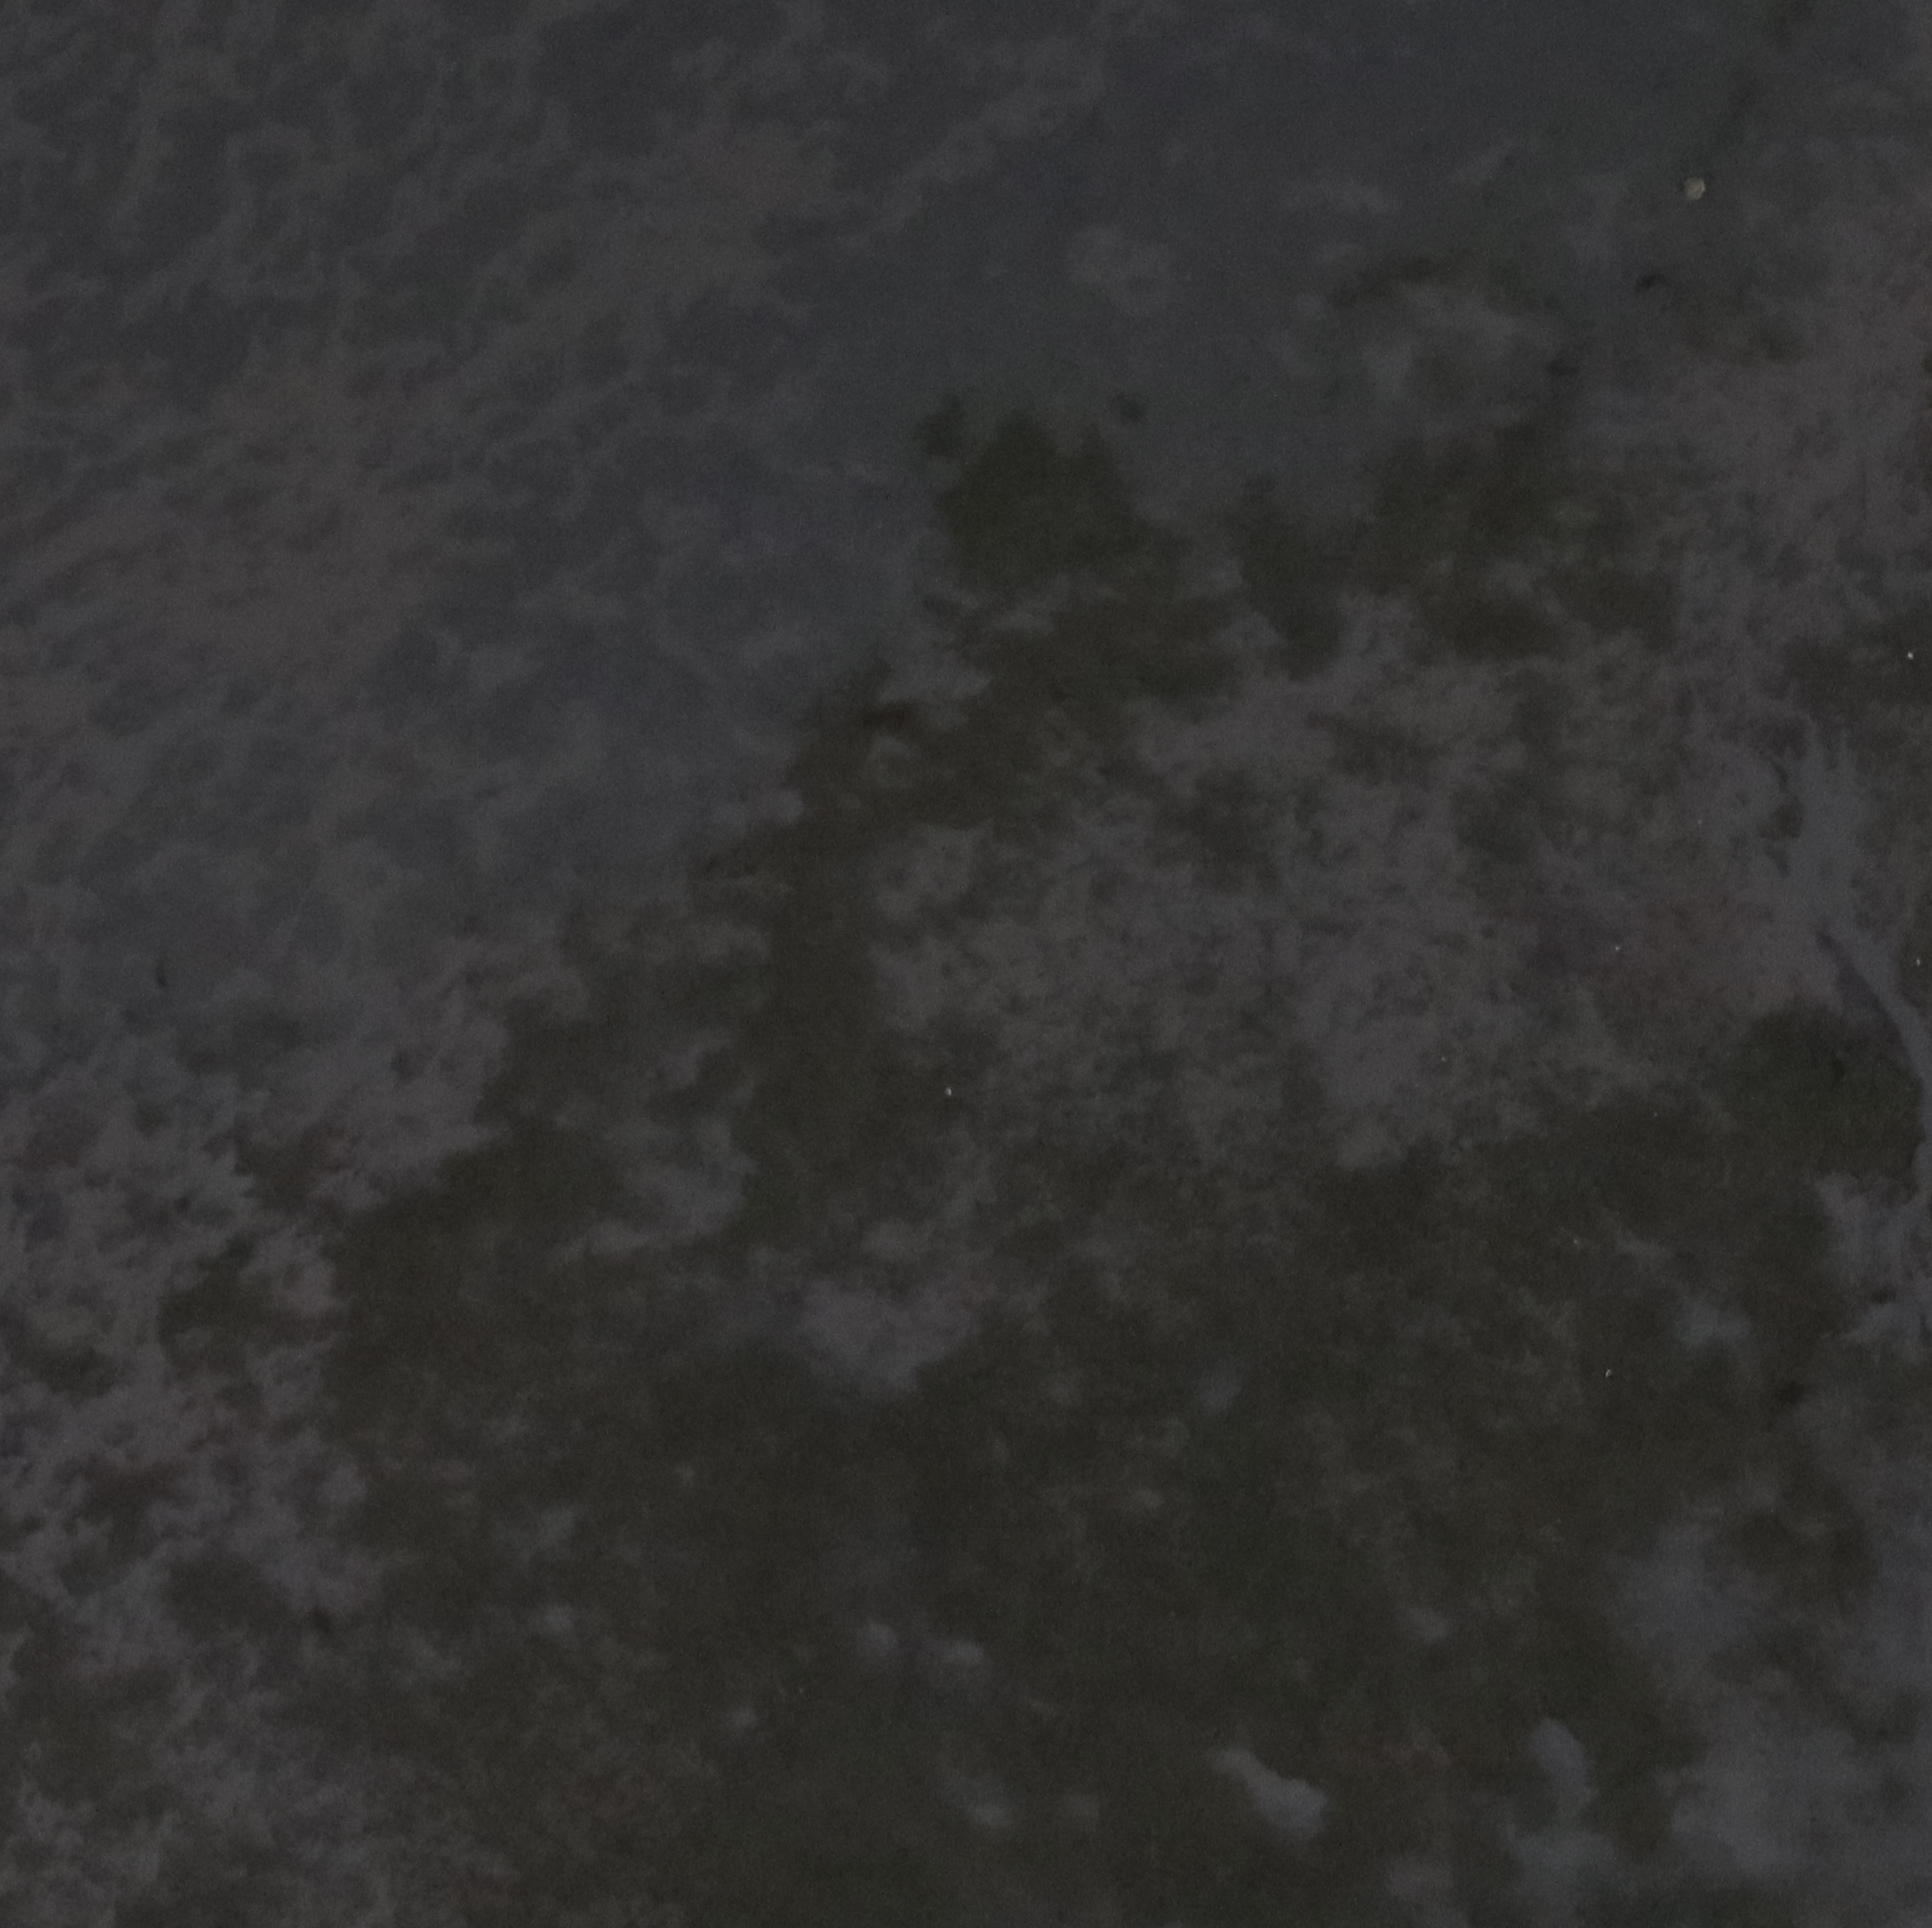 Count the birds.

1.